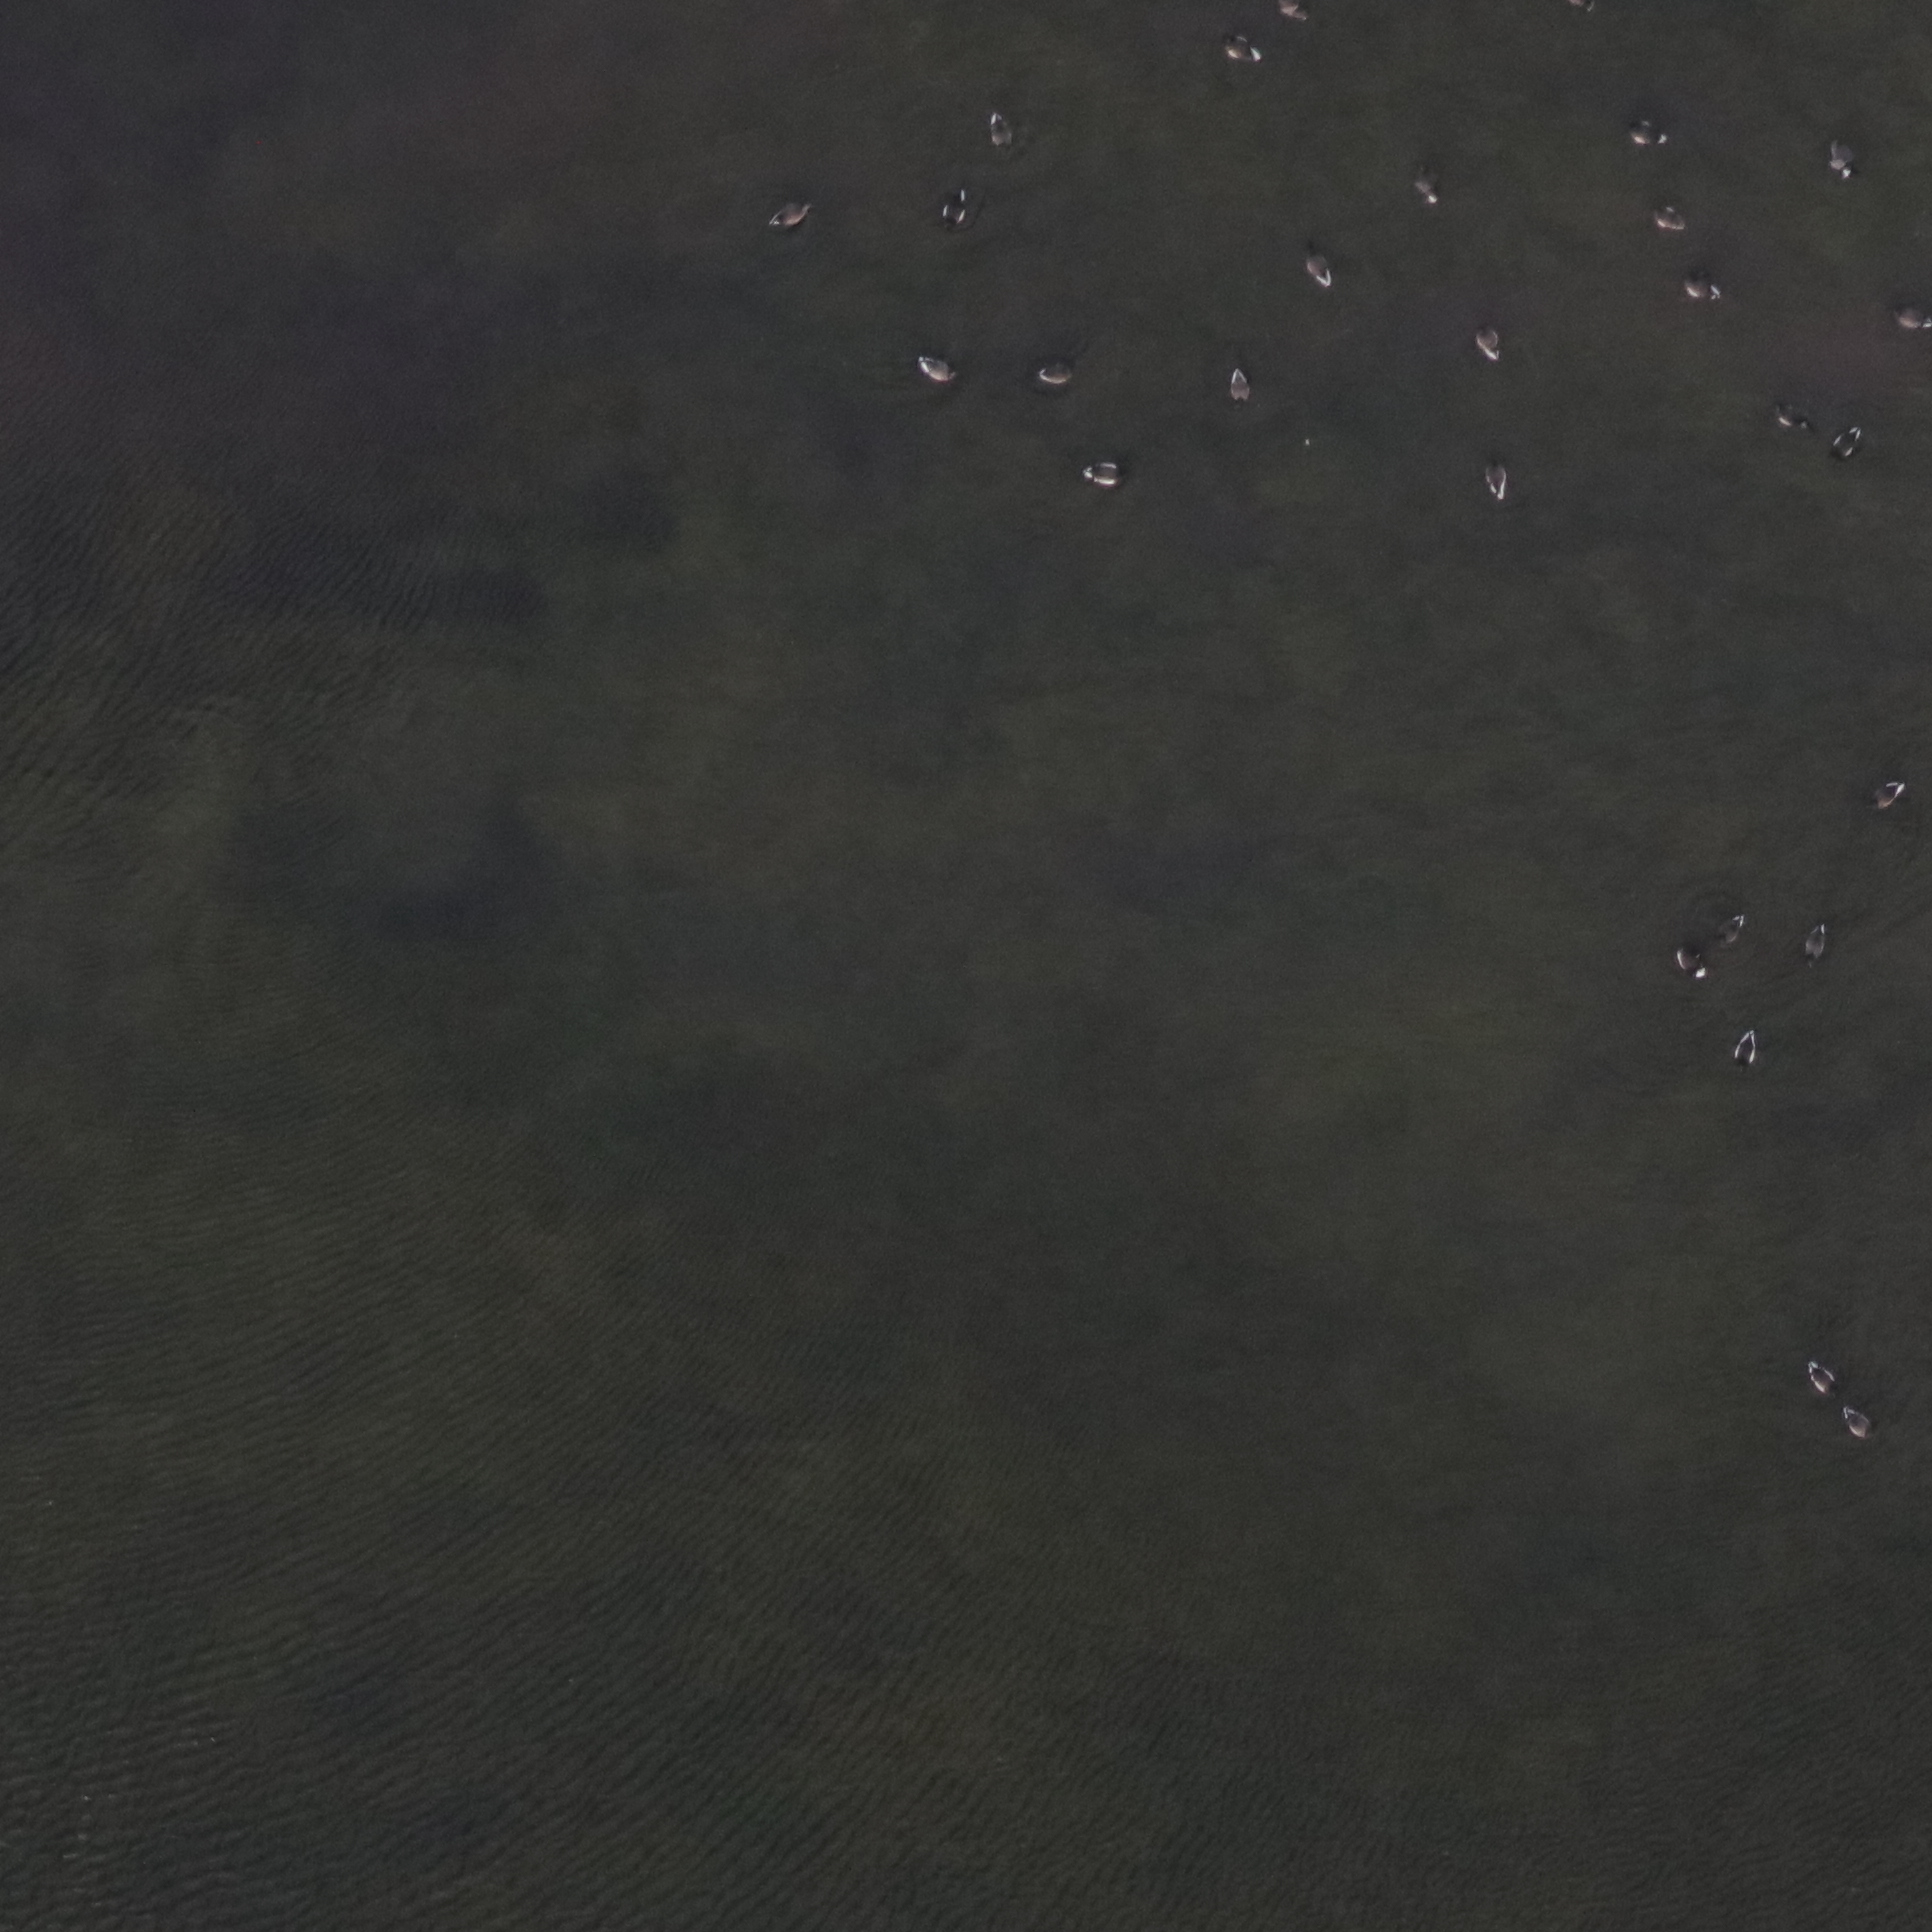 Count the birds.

26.